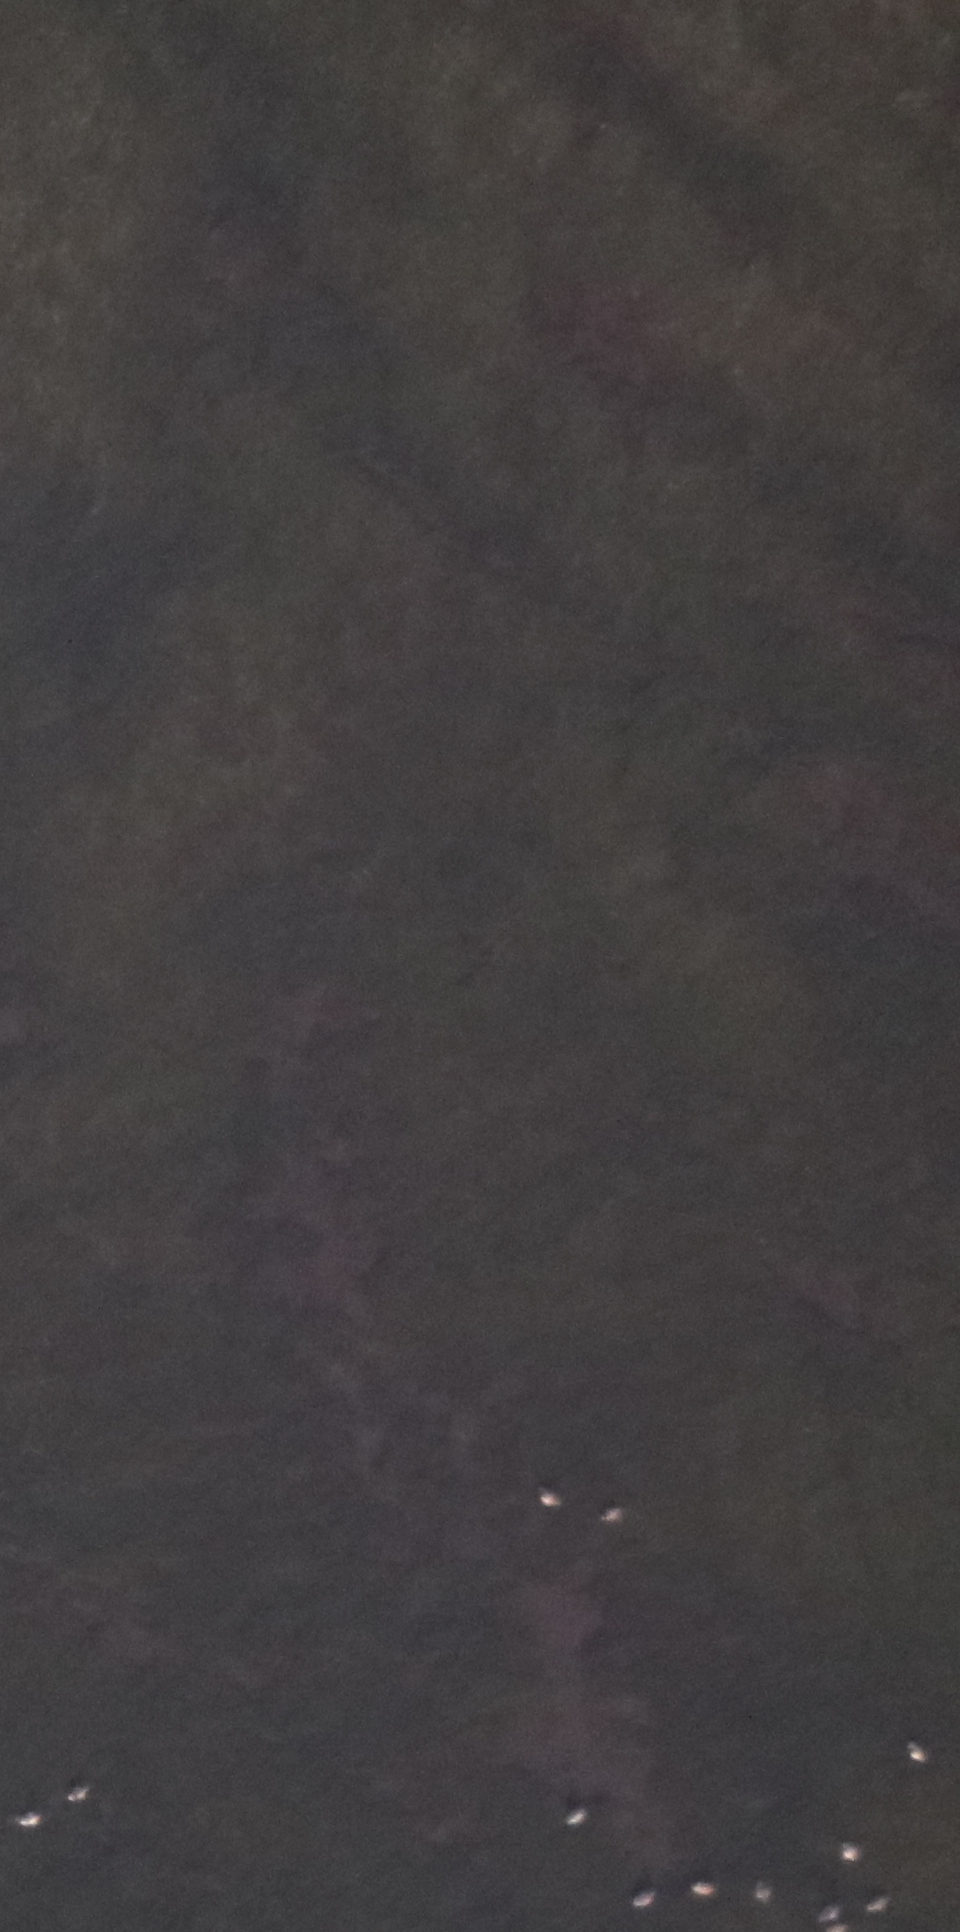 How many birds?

13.